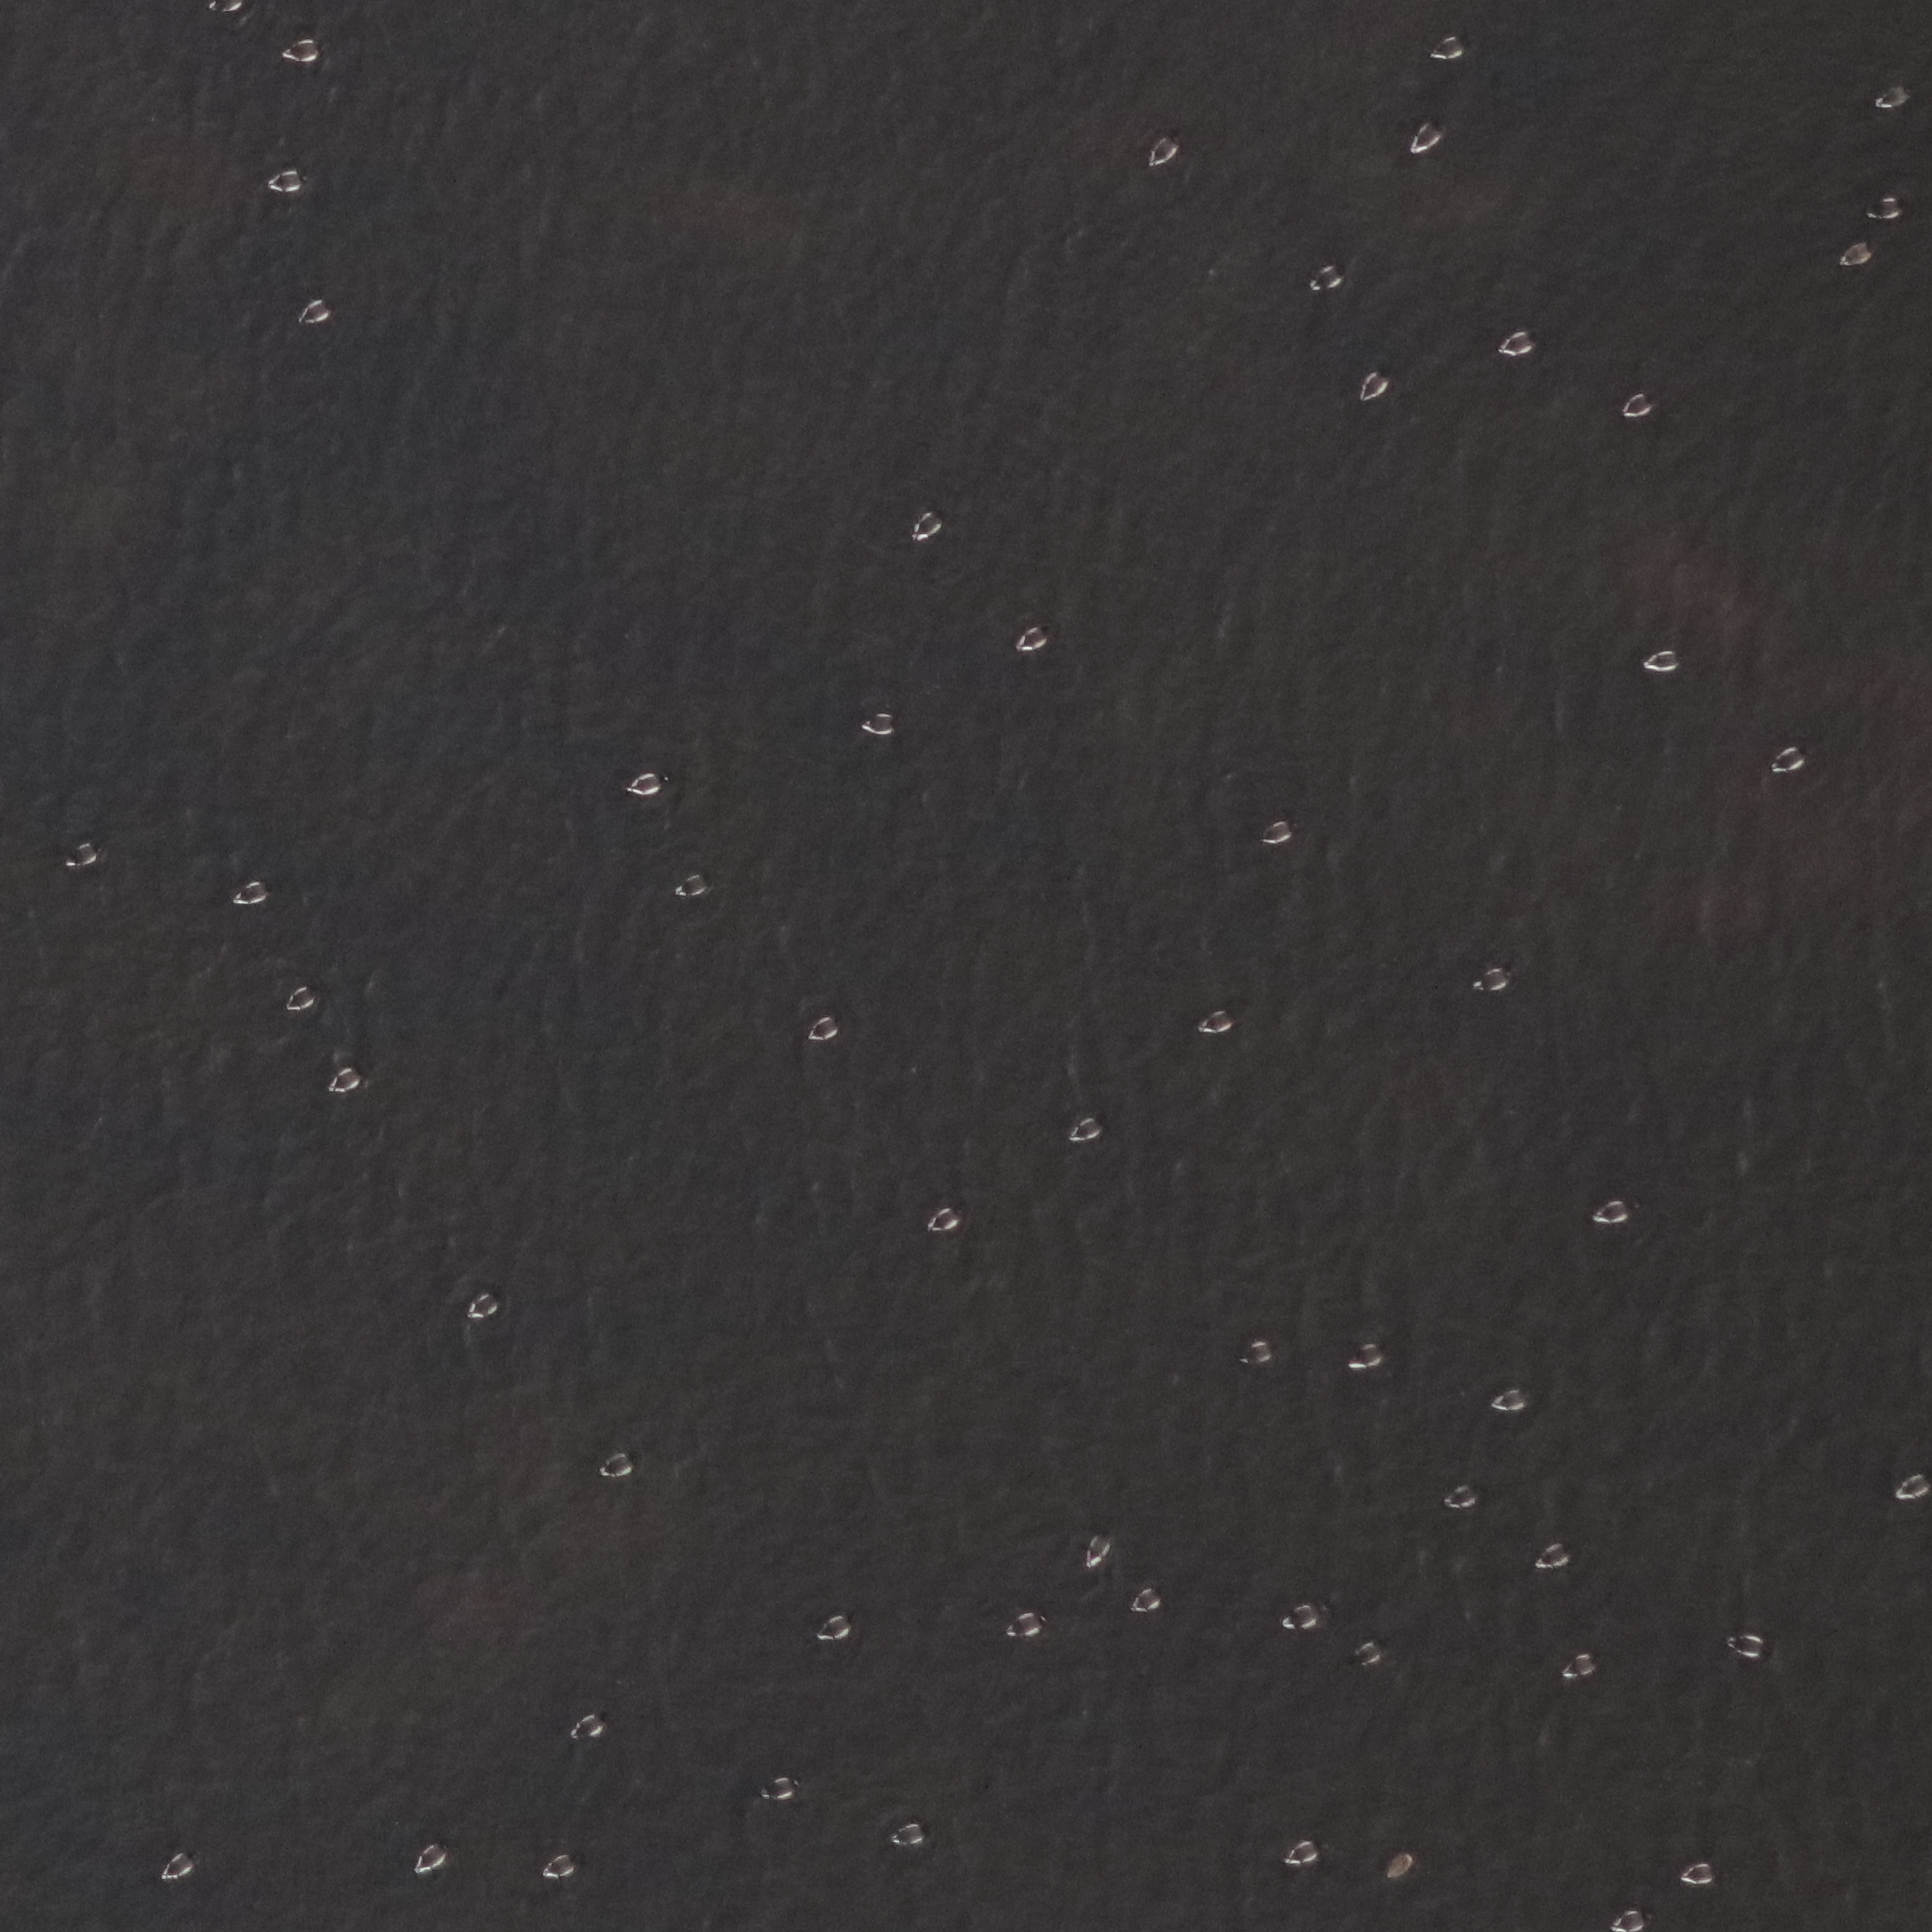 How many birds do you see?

58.